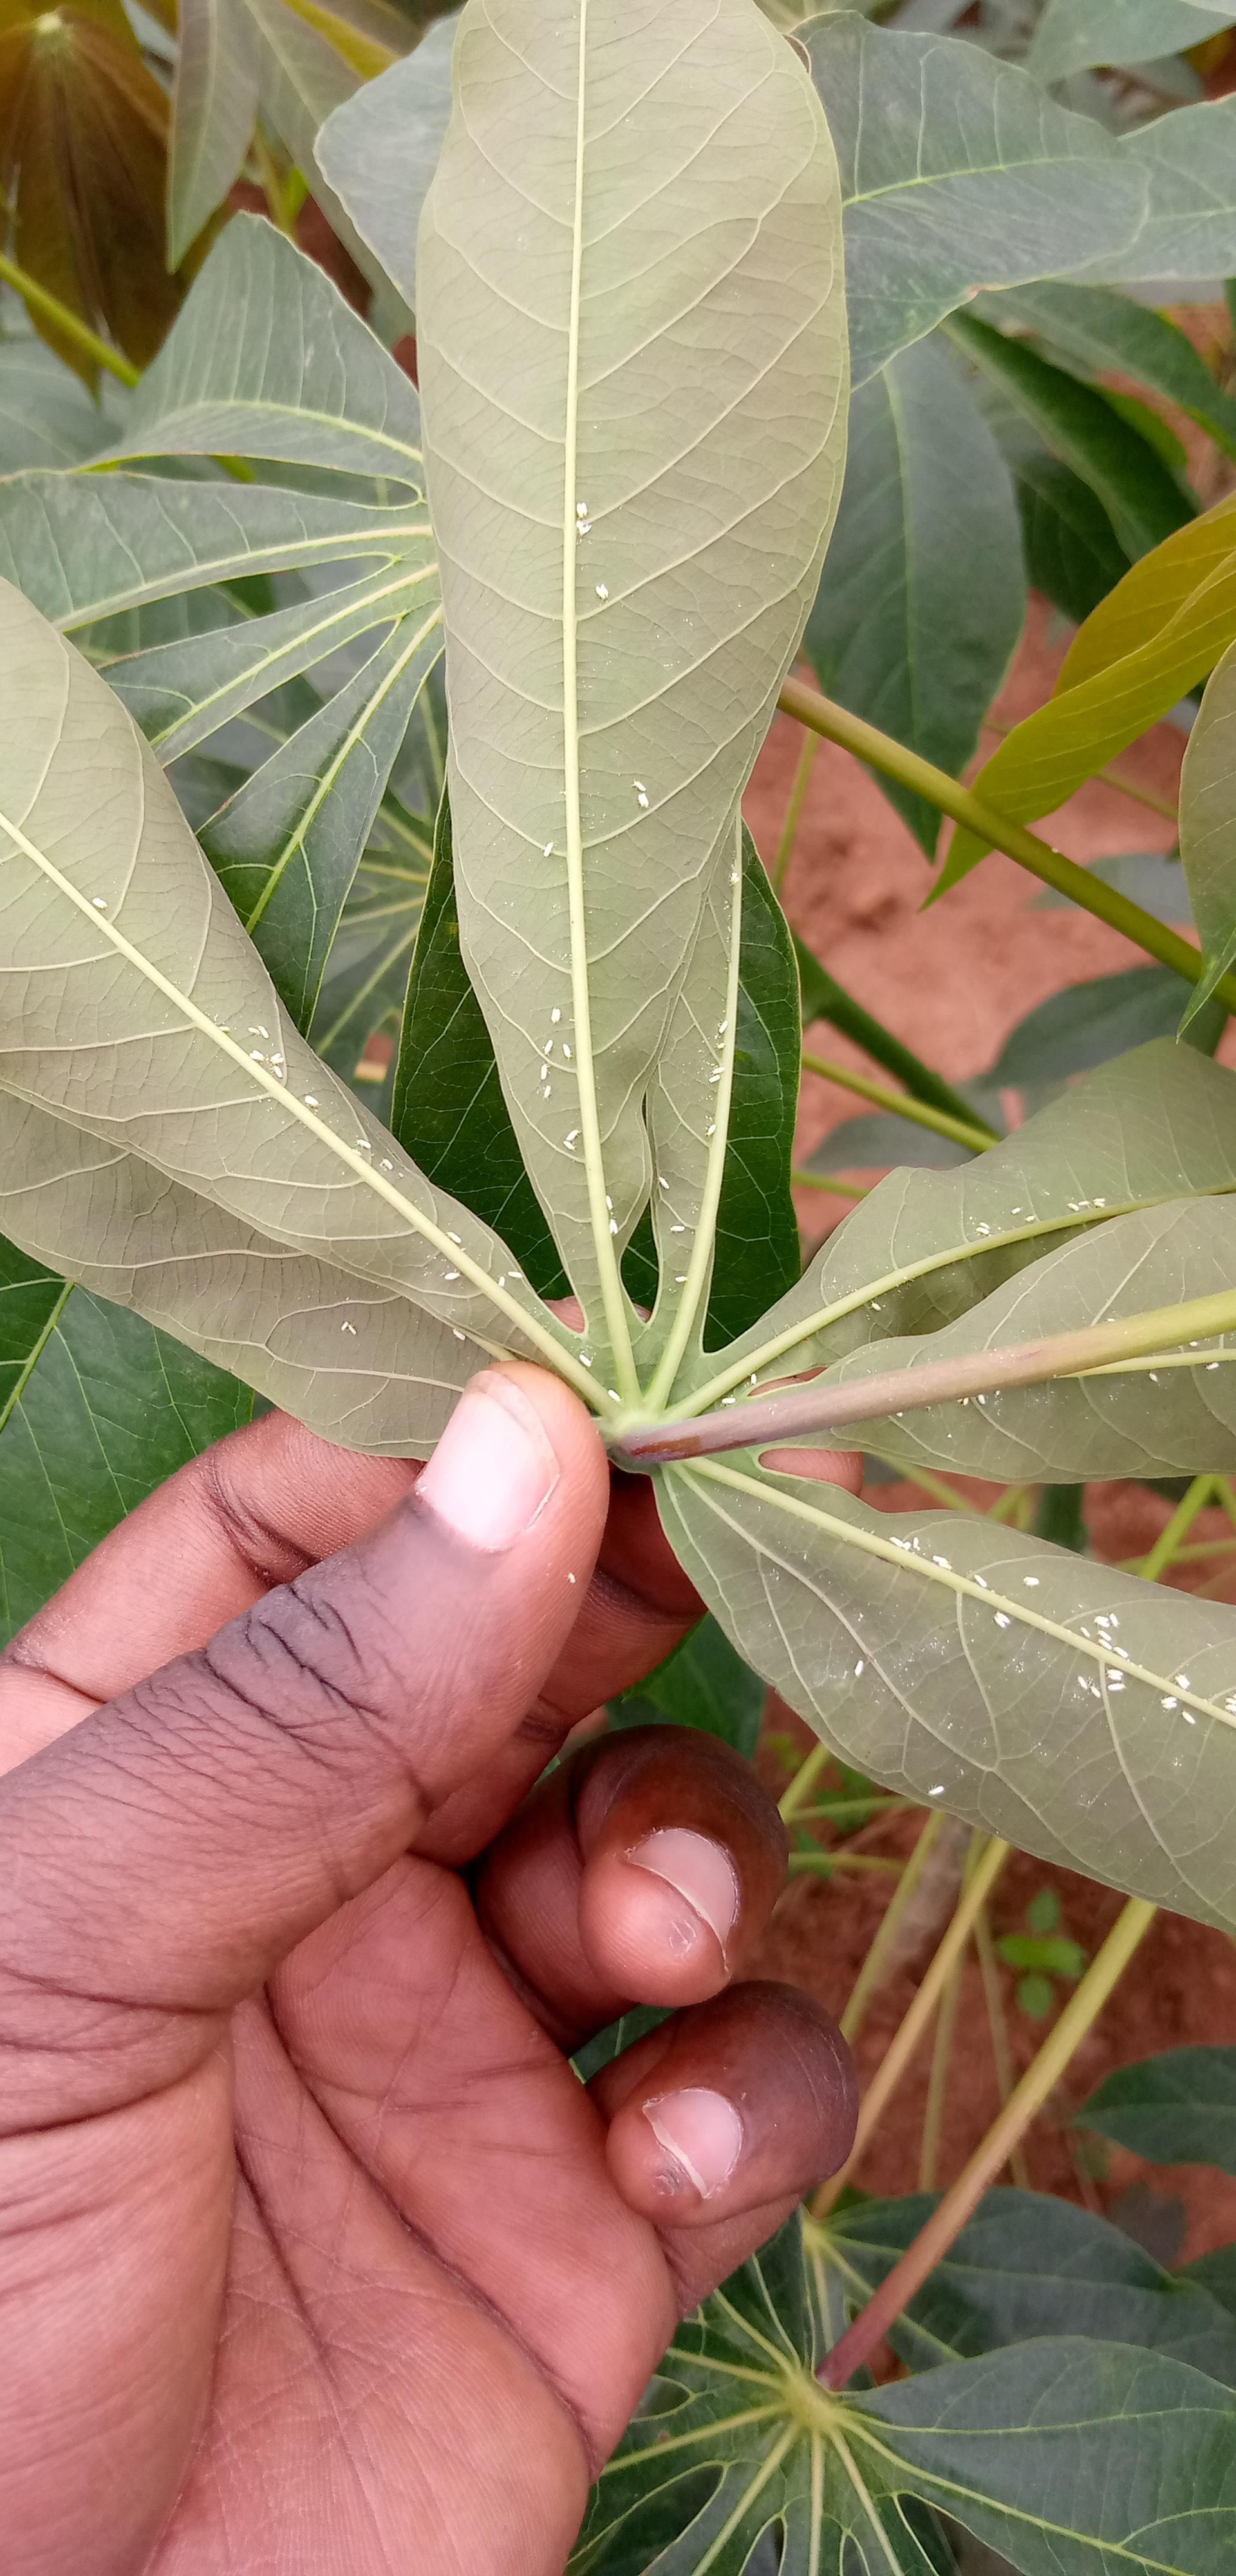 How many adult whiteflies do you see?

96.